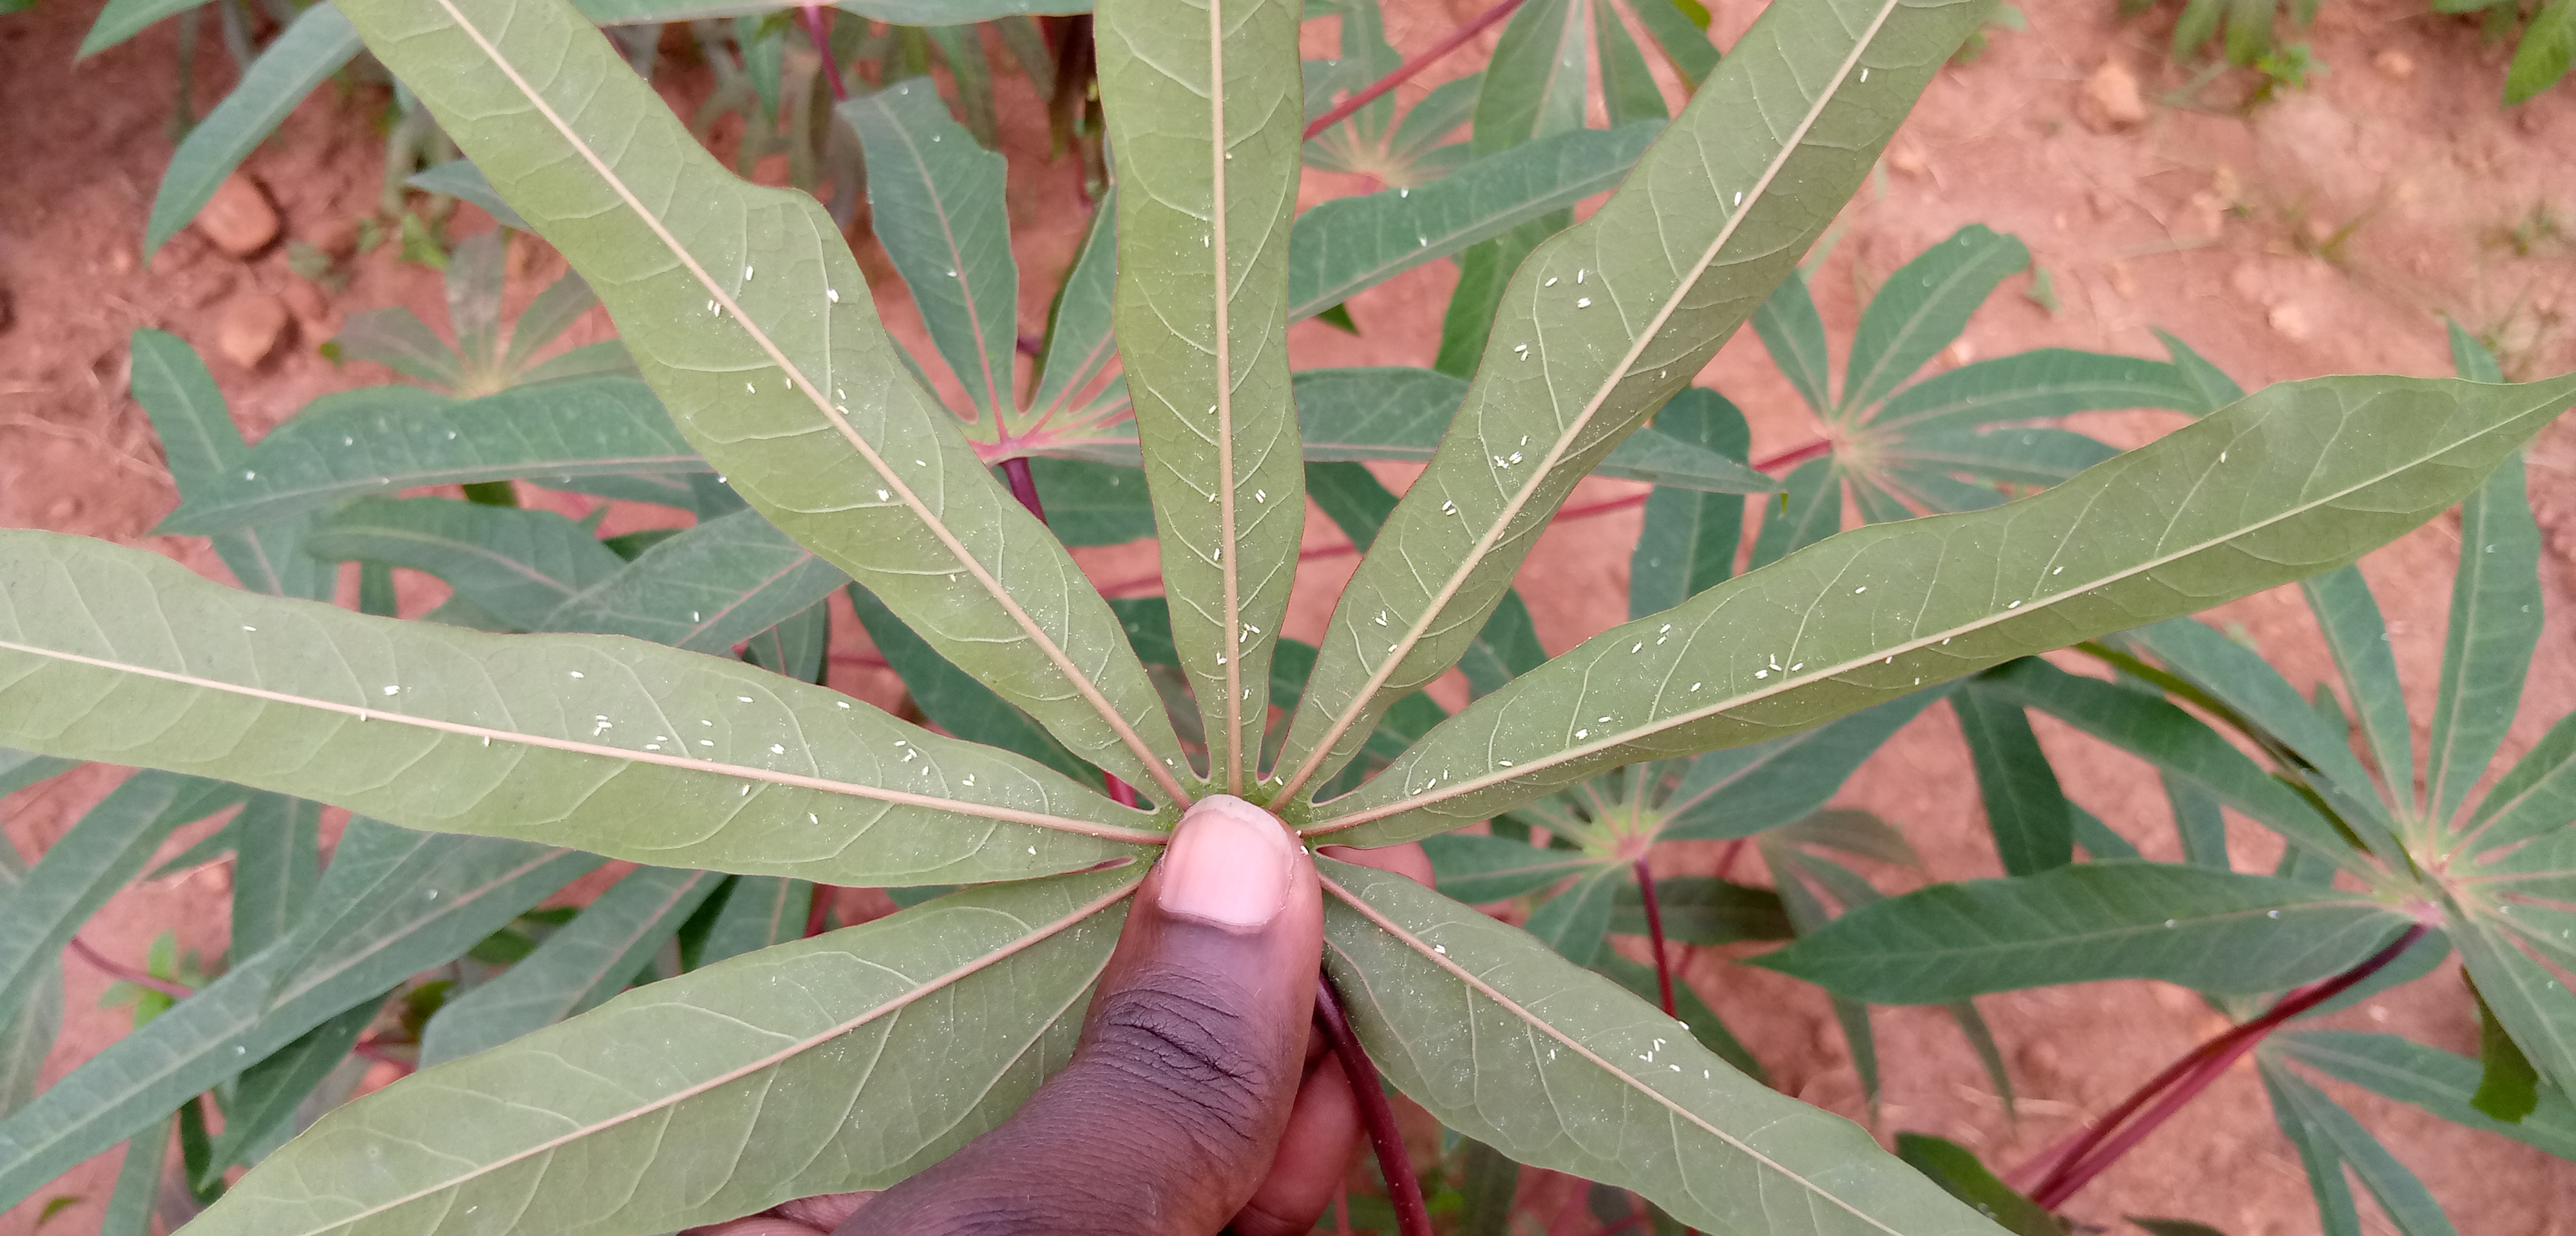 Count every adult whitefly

94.